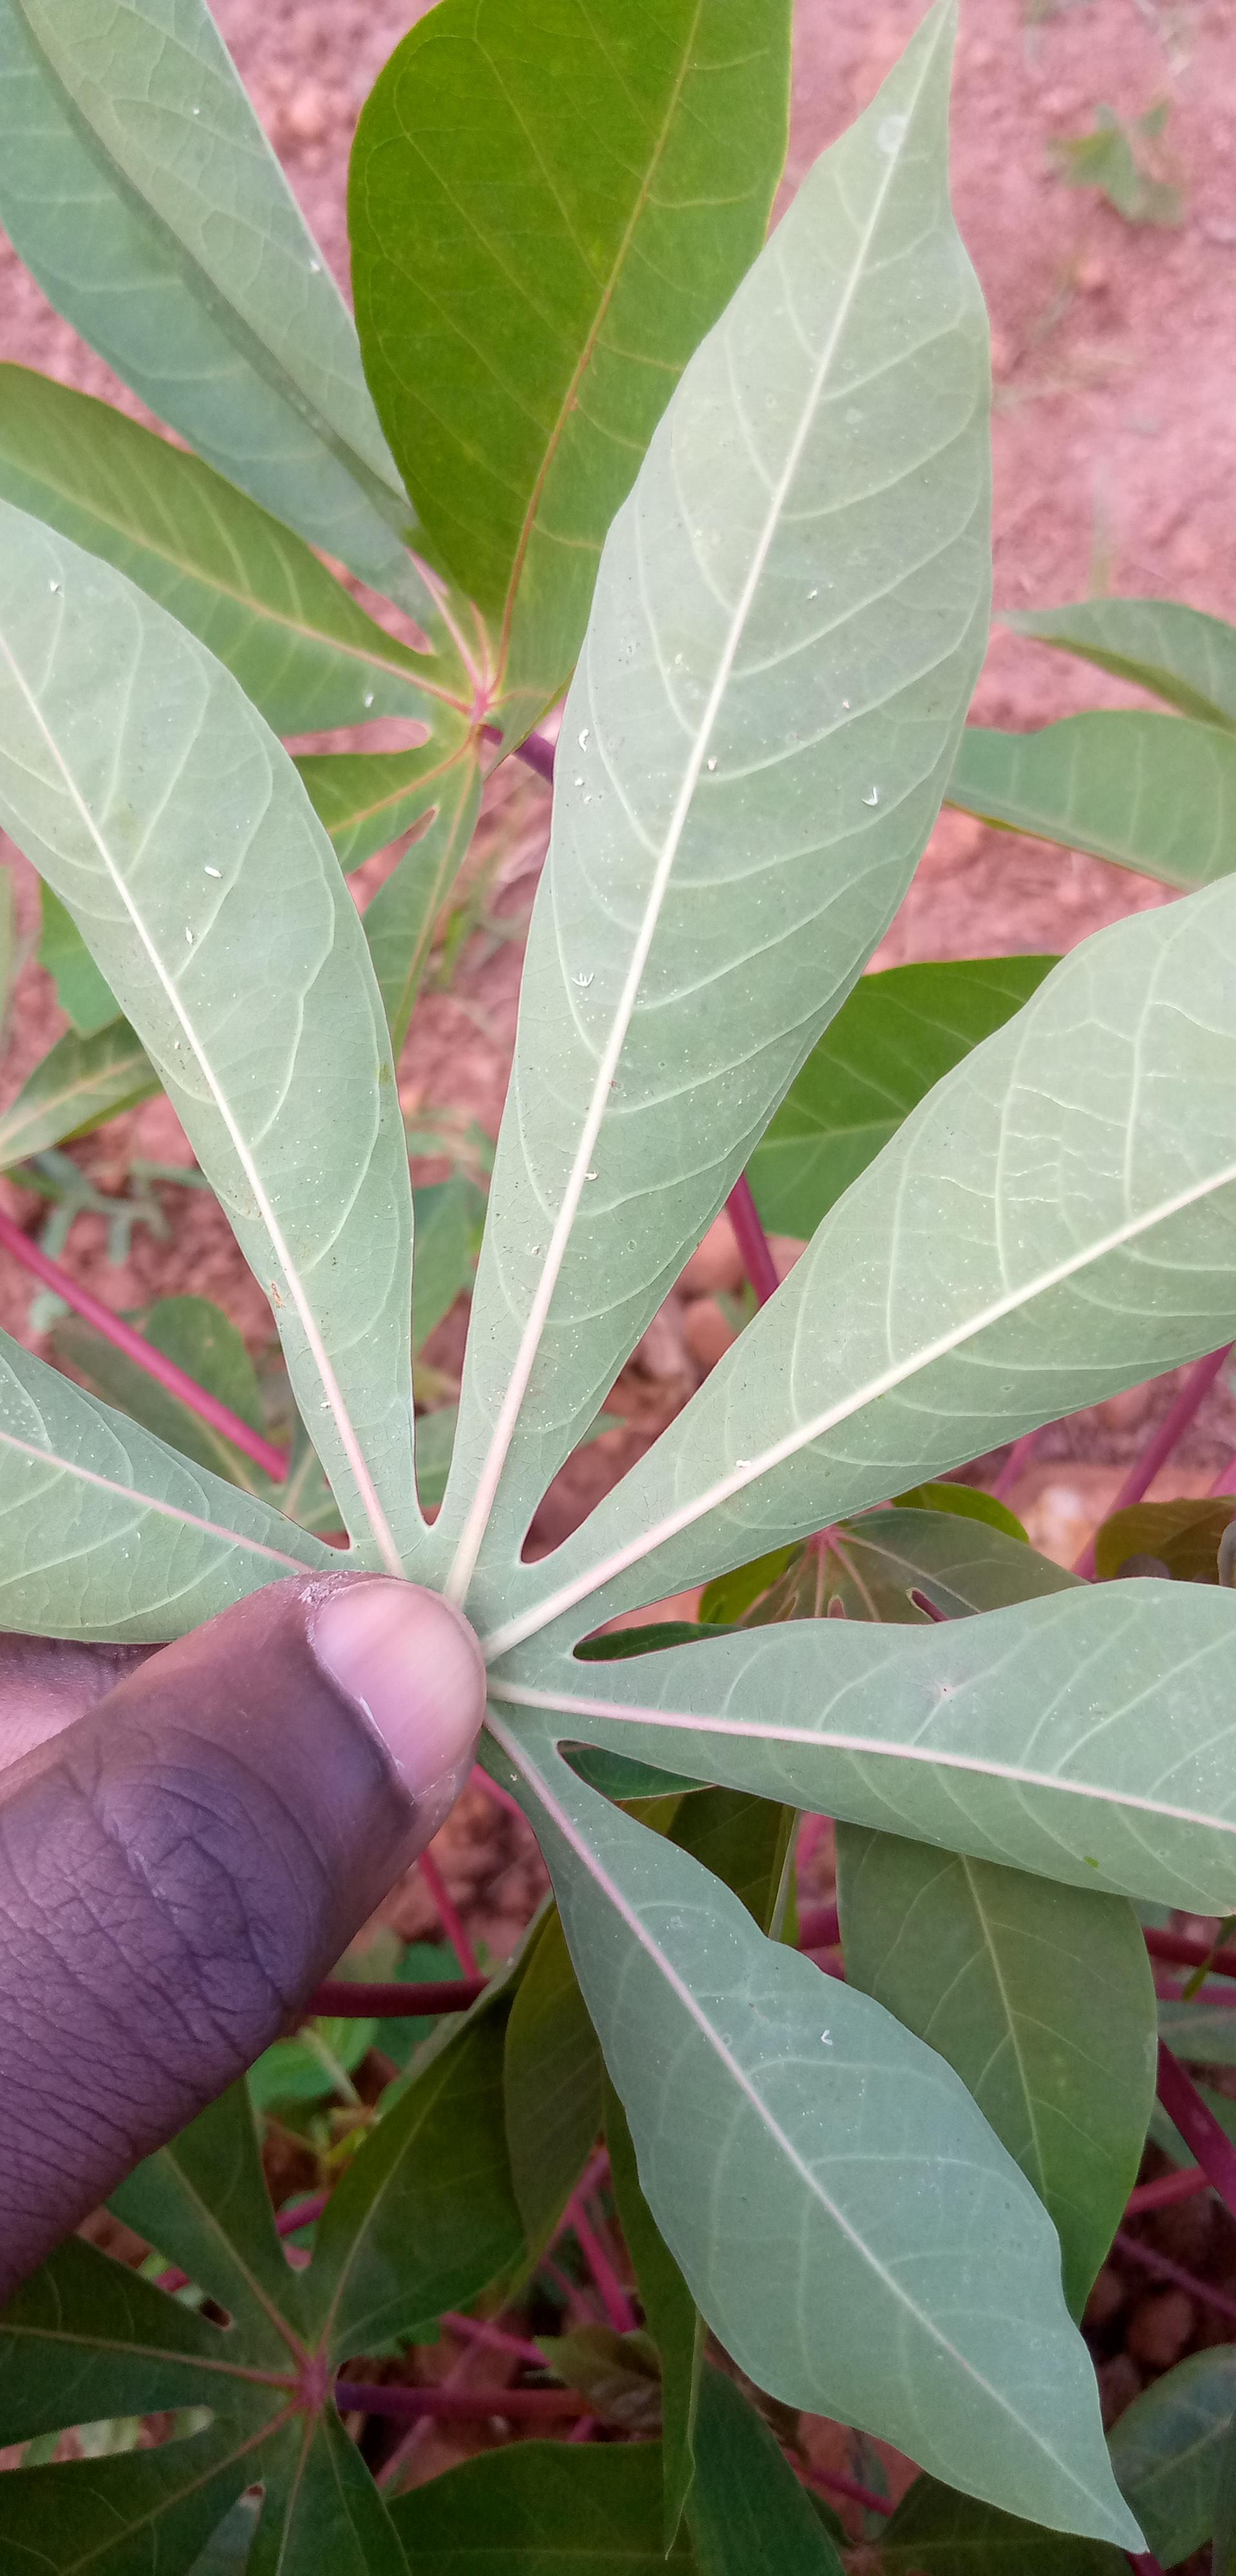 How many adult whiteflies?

15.